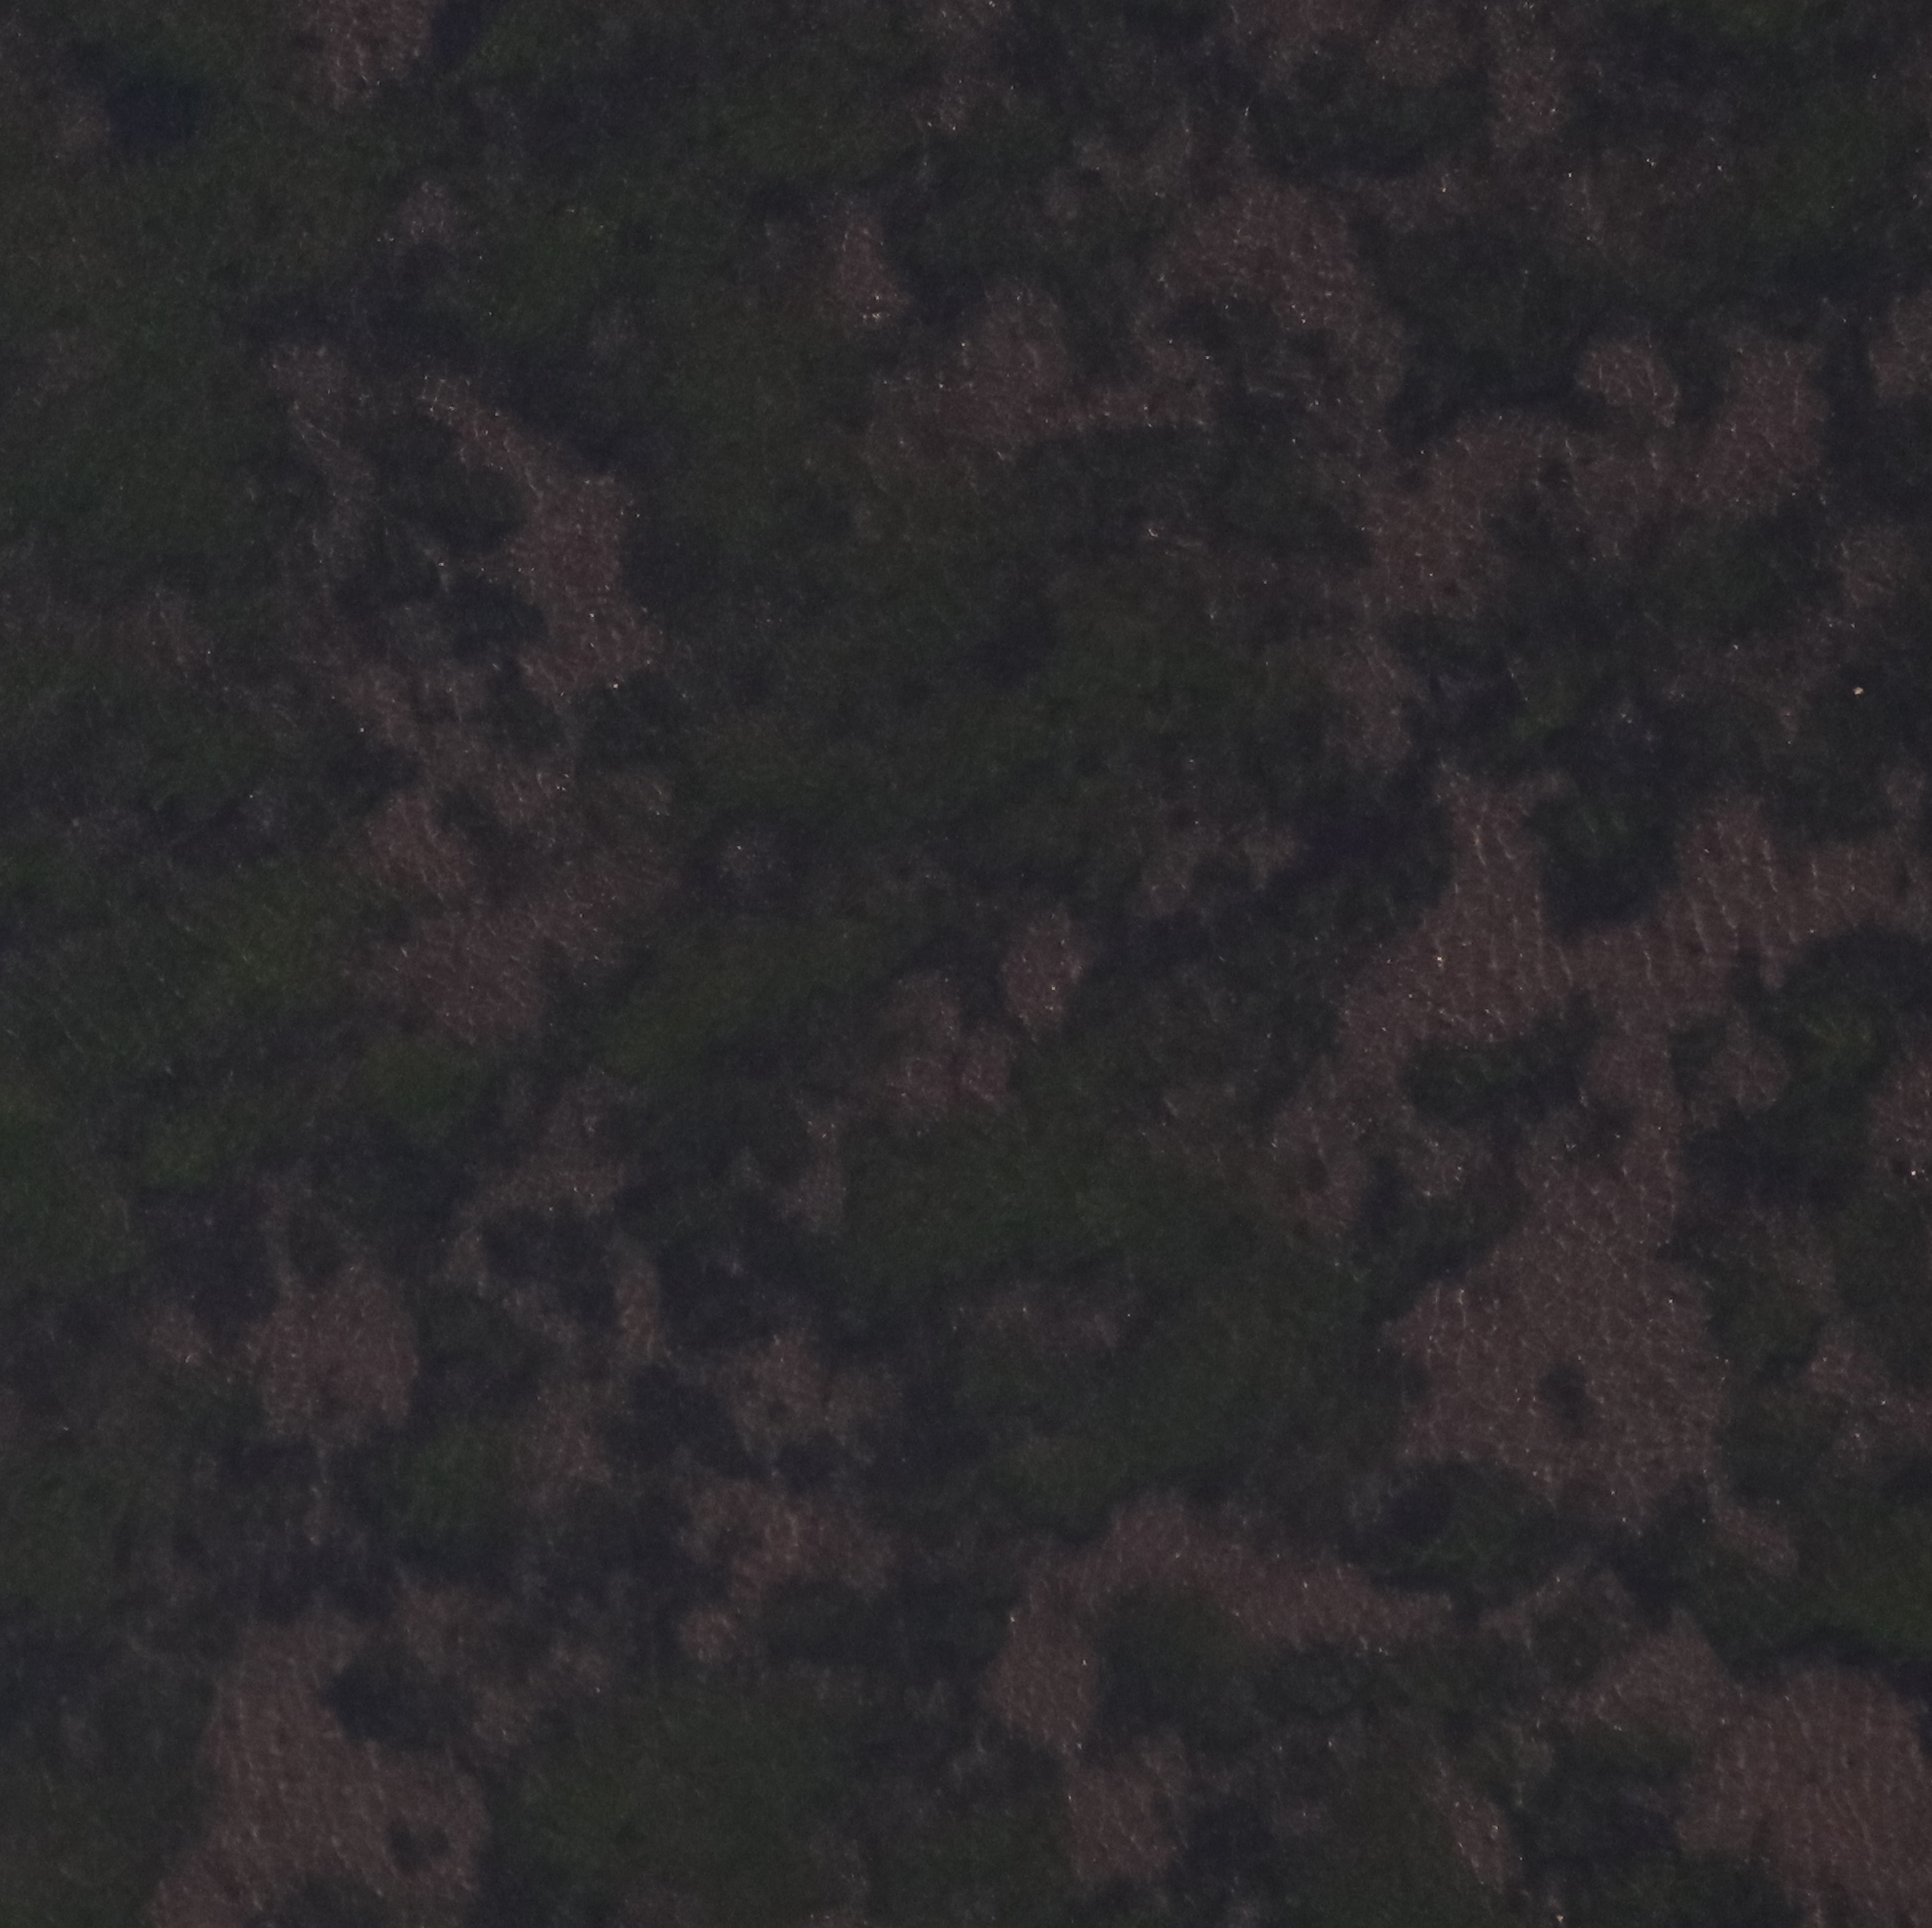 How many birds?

0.